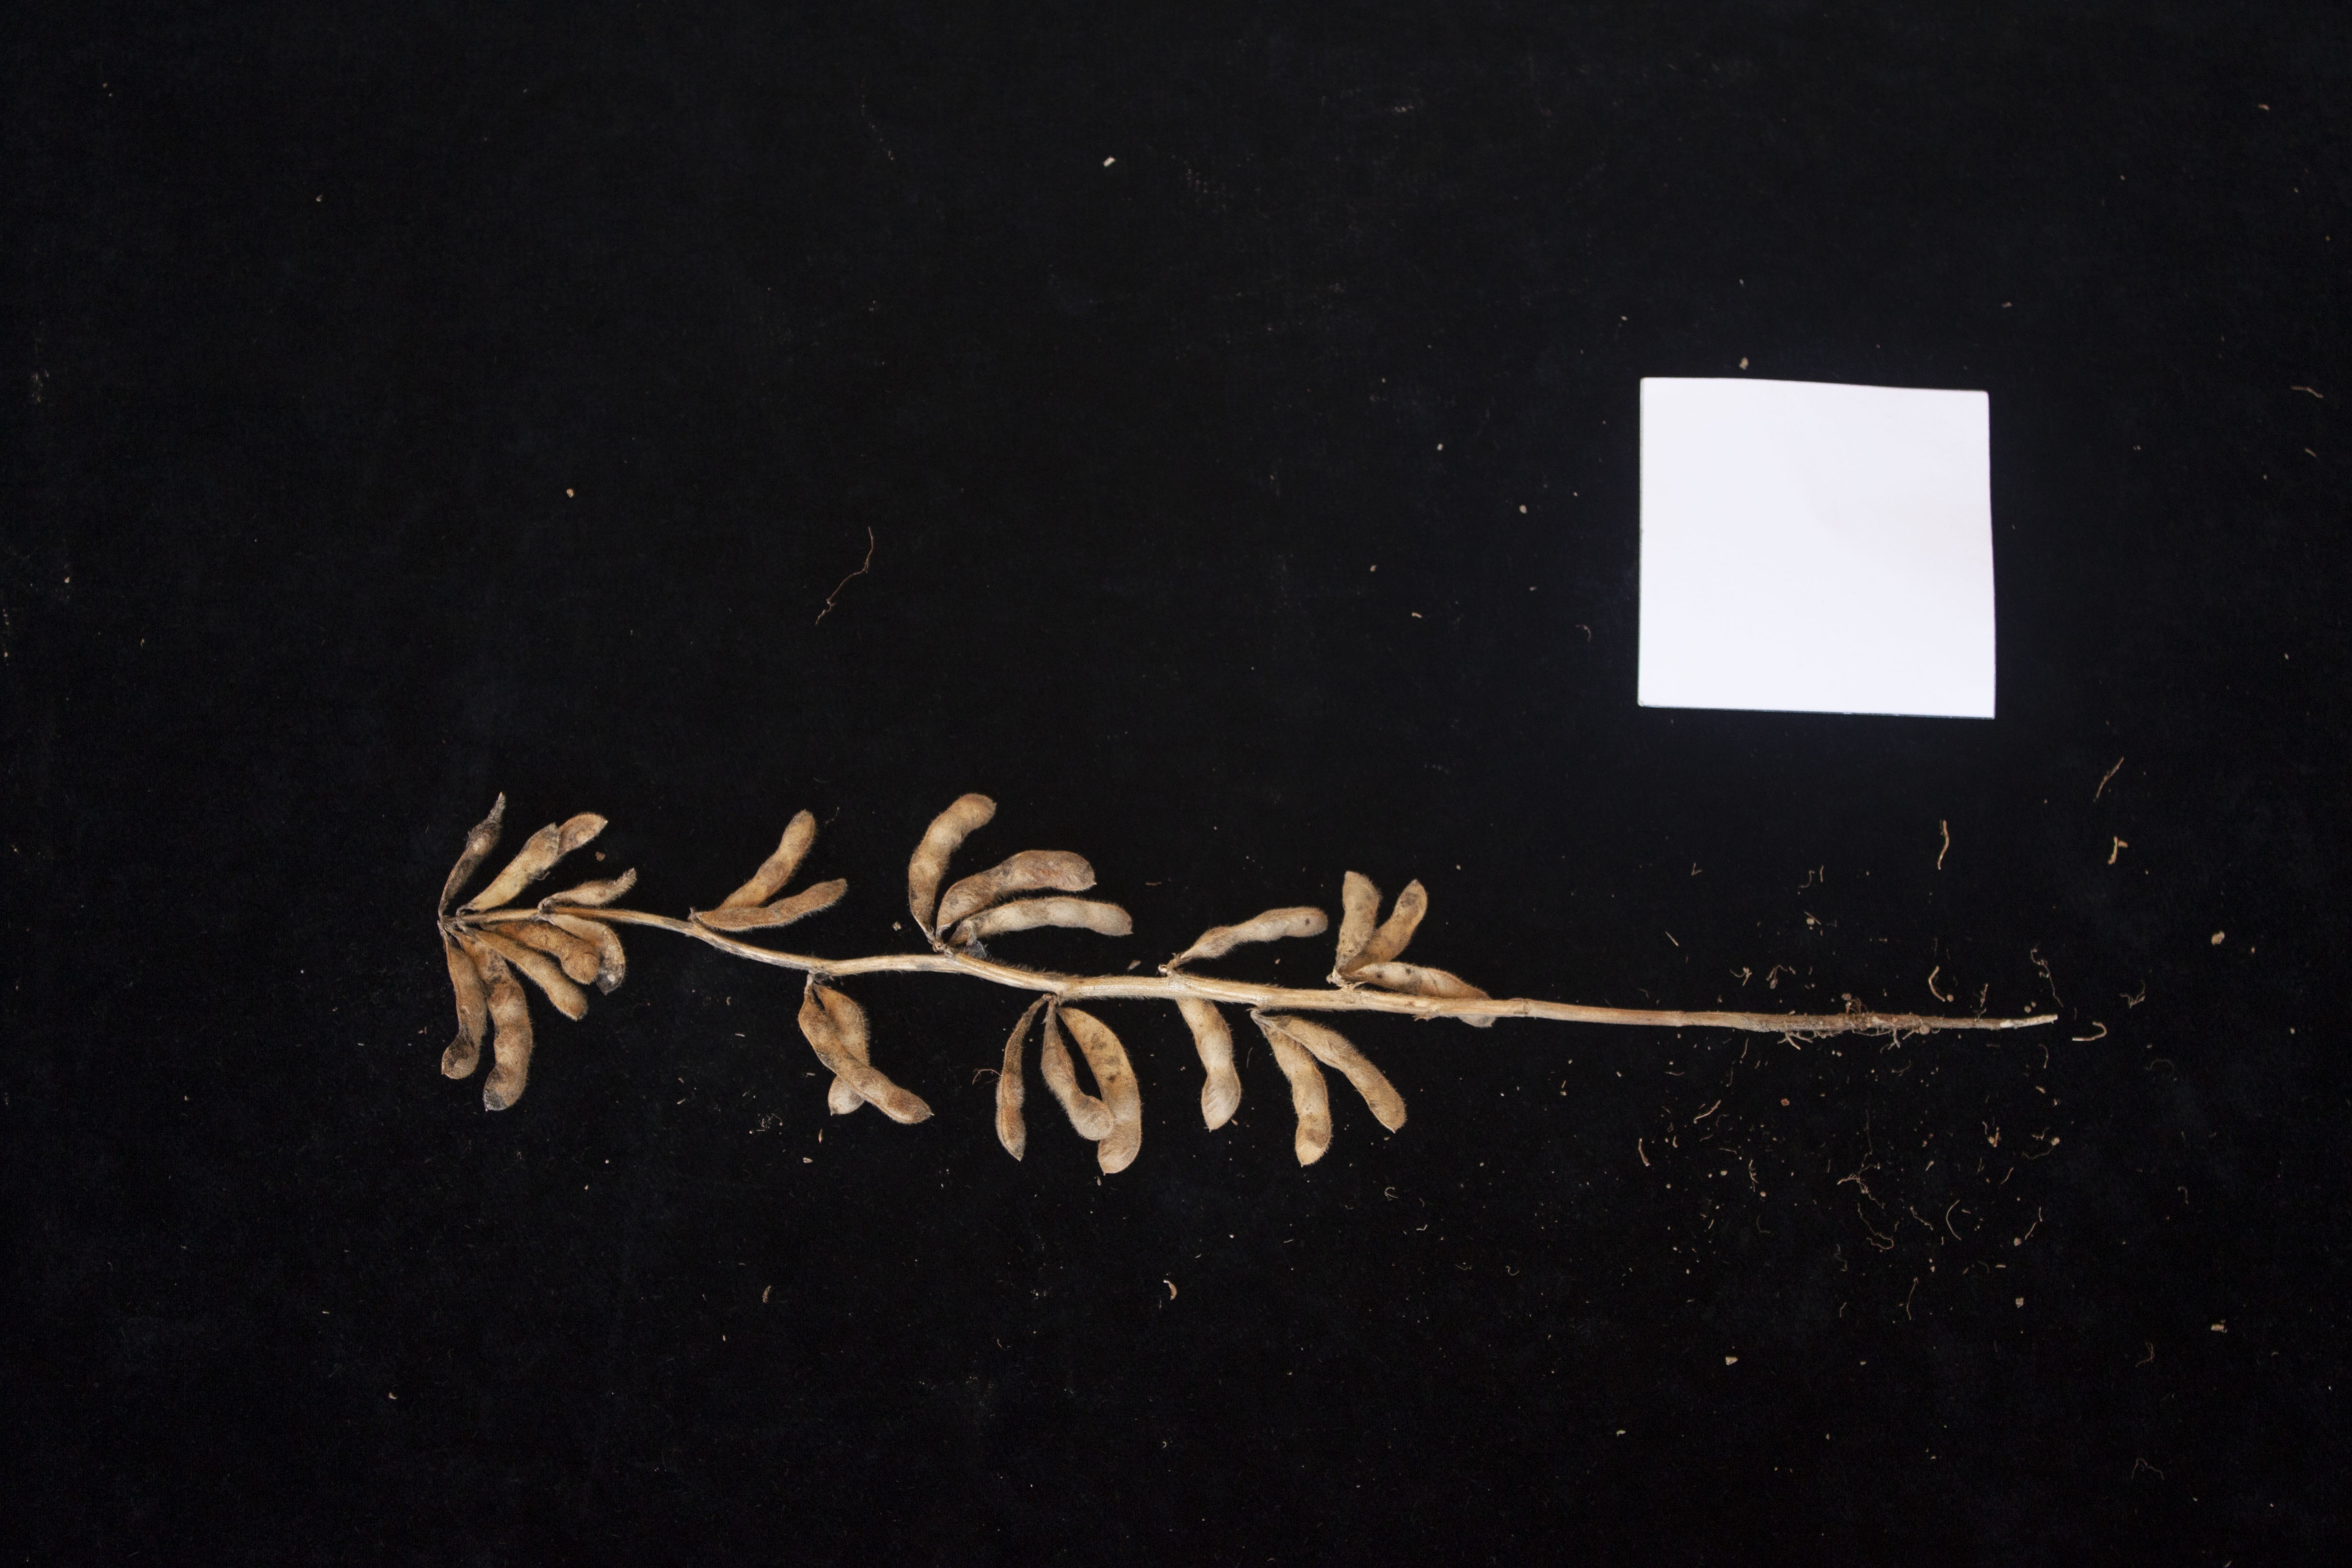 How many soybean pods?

25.